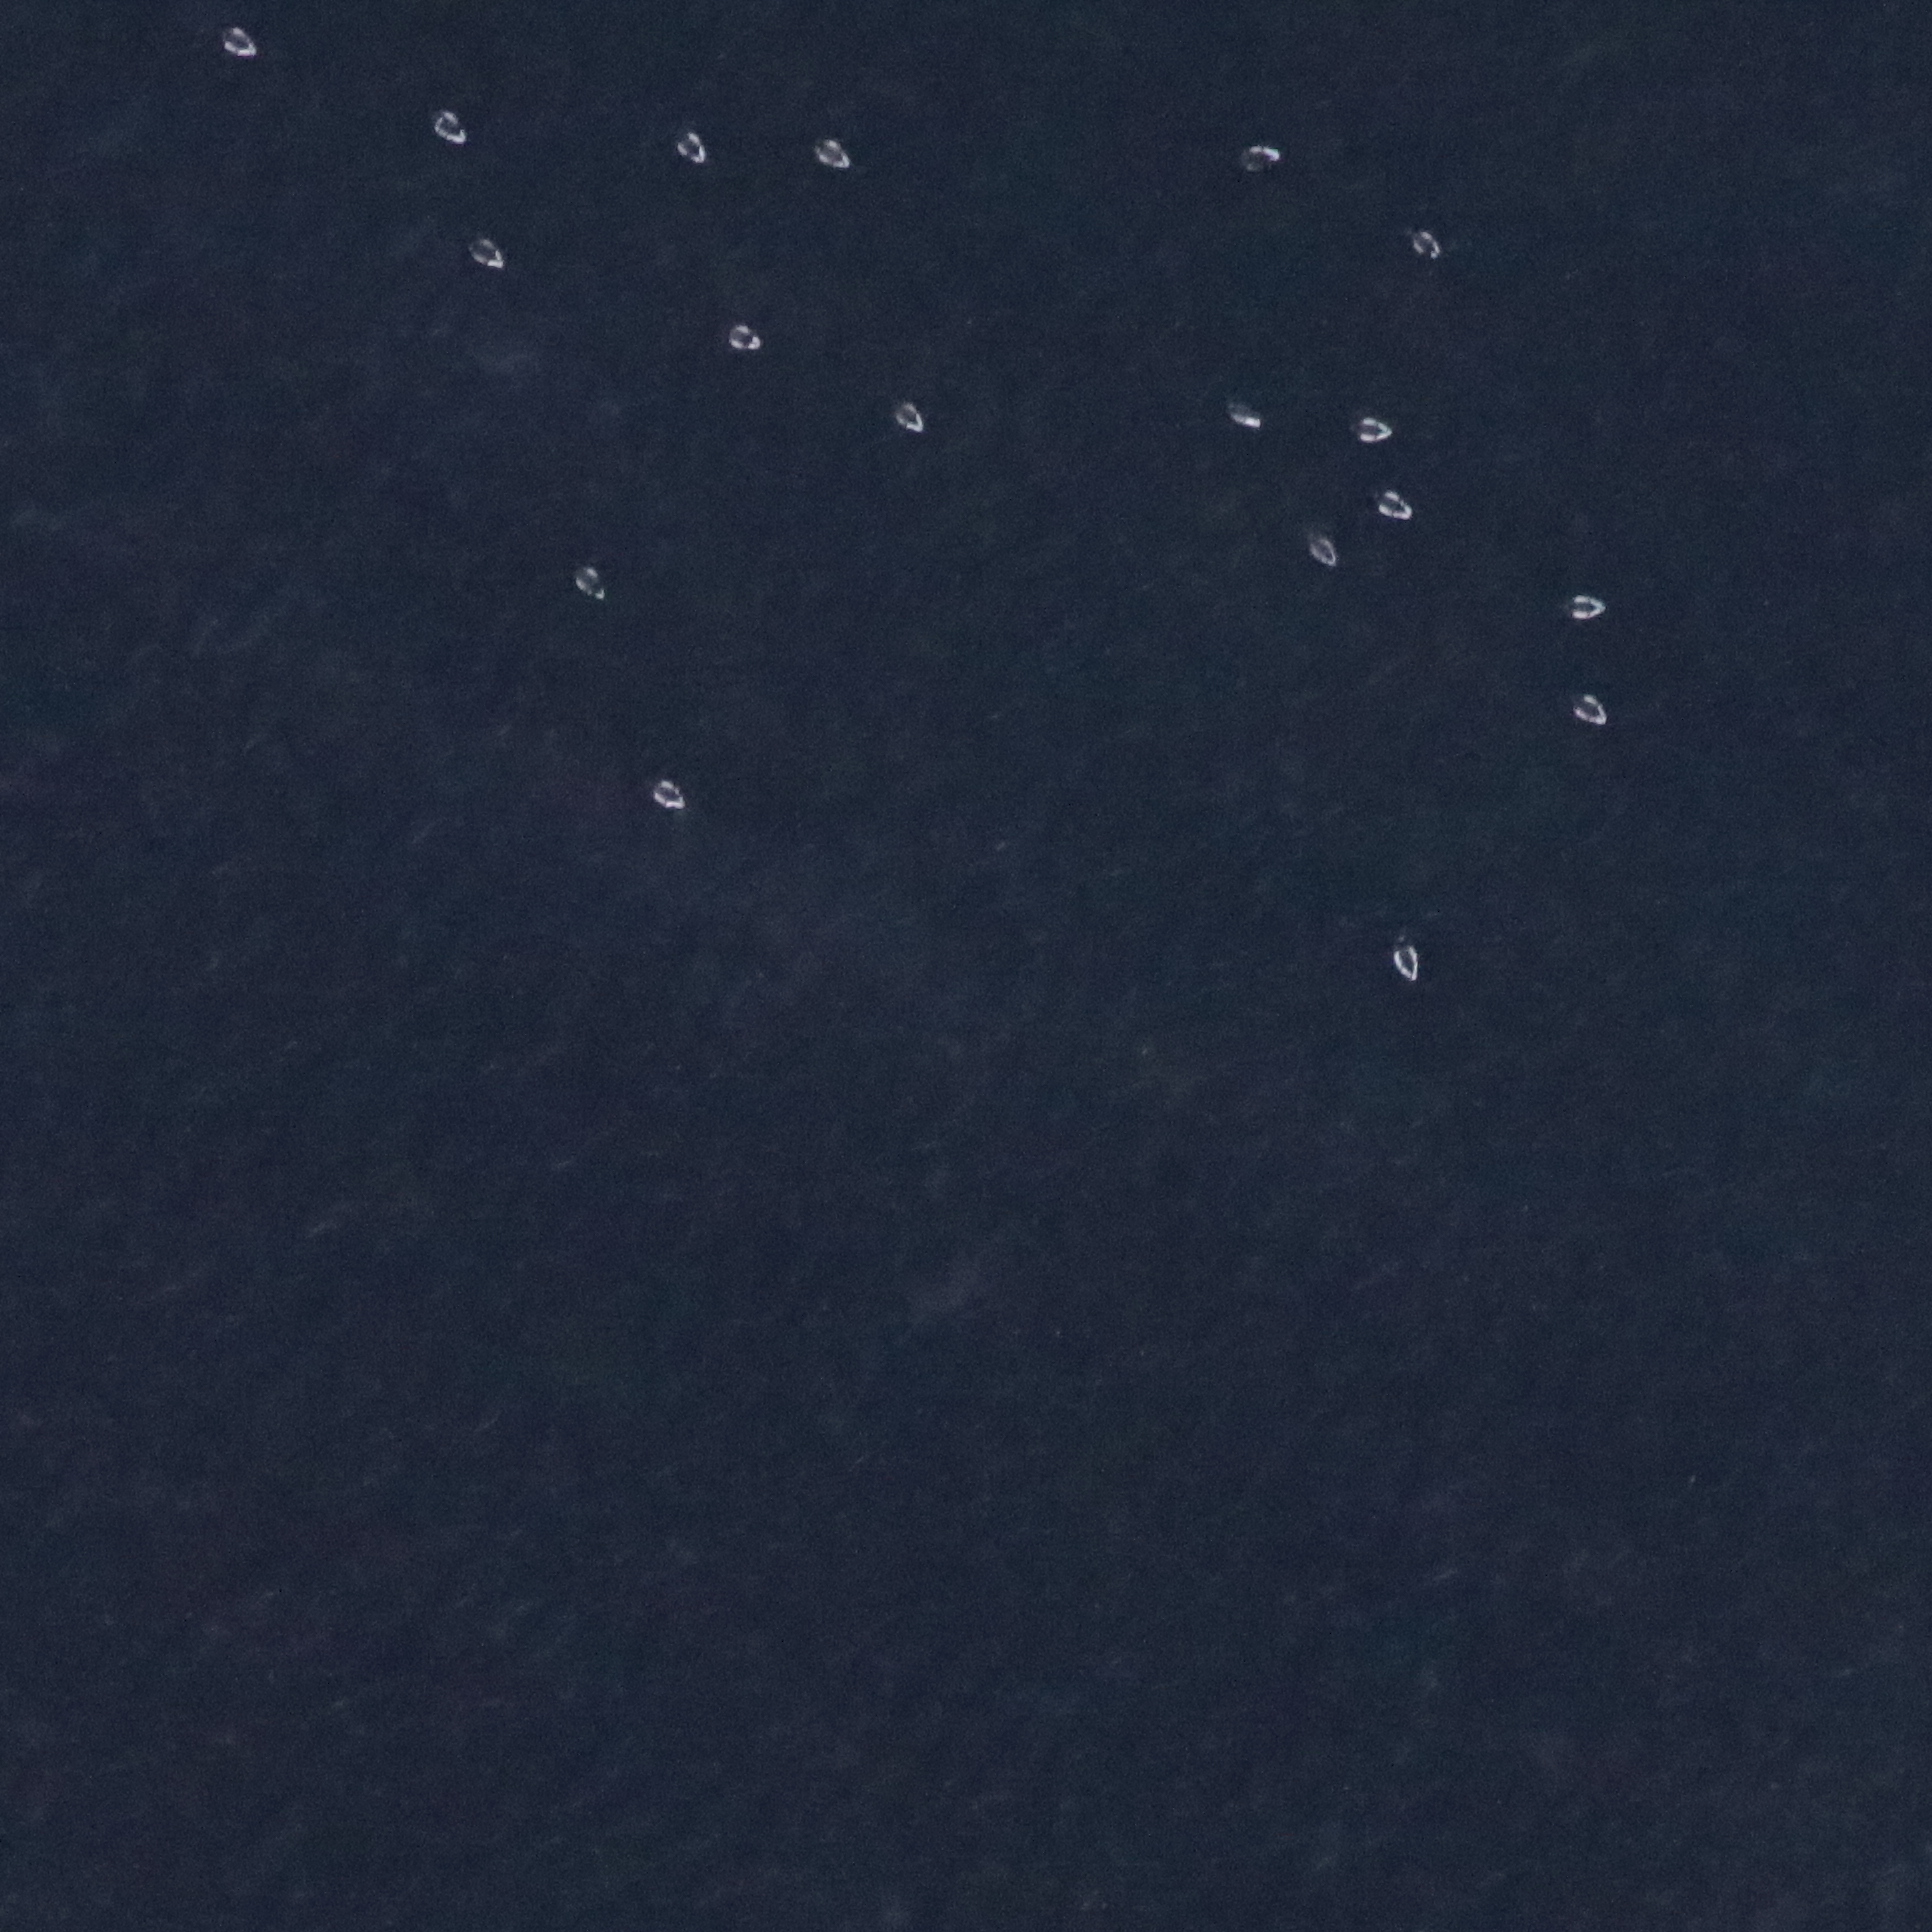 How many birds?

18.